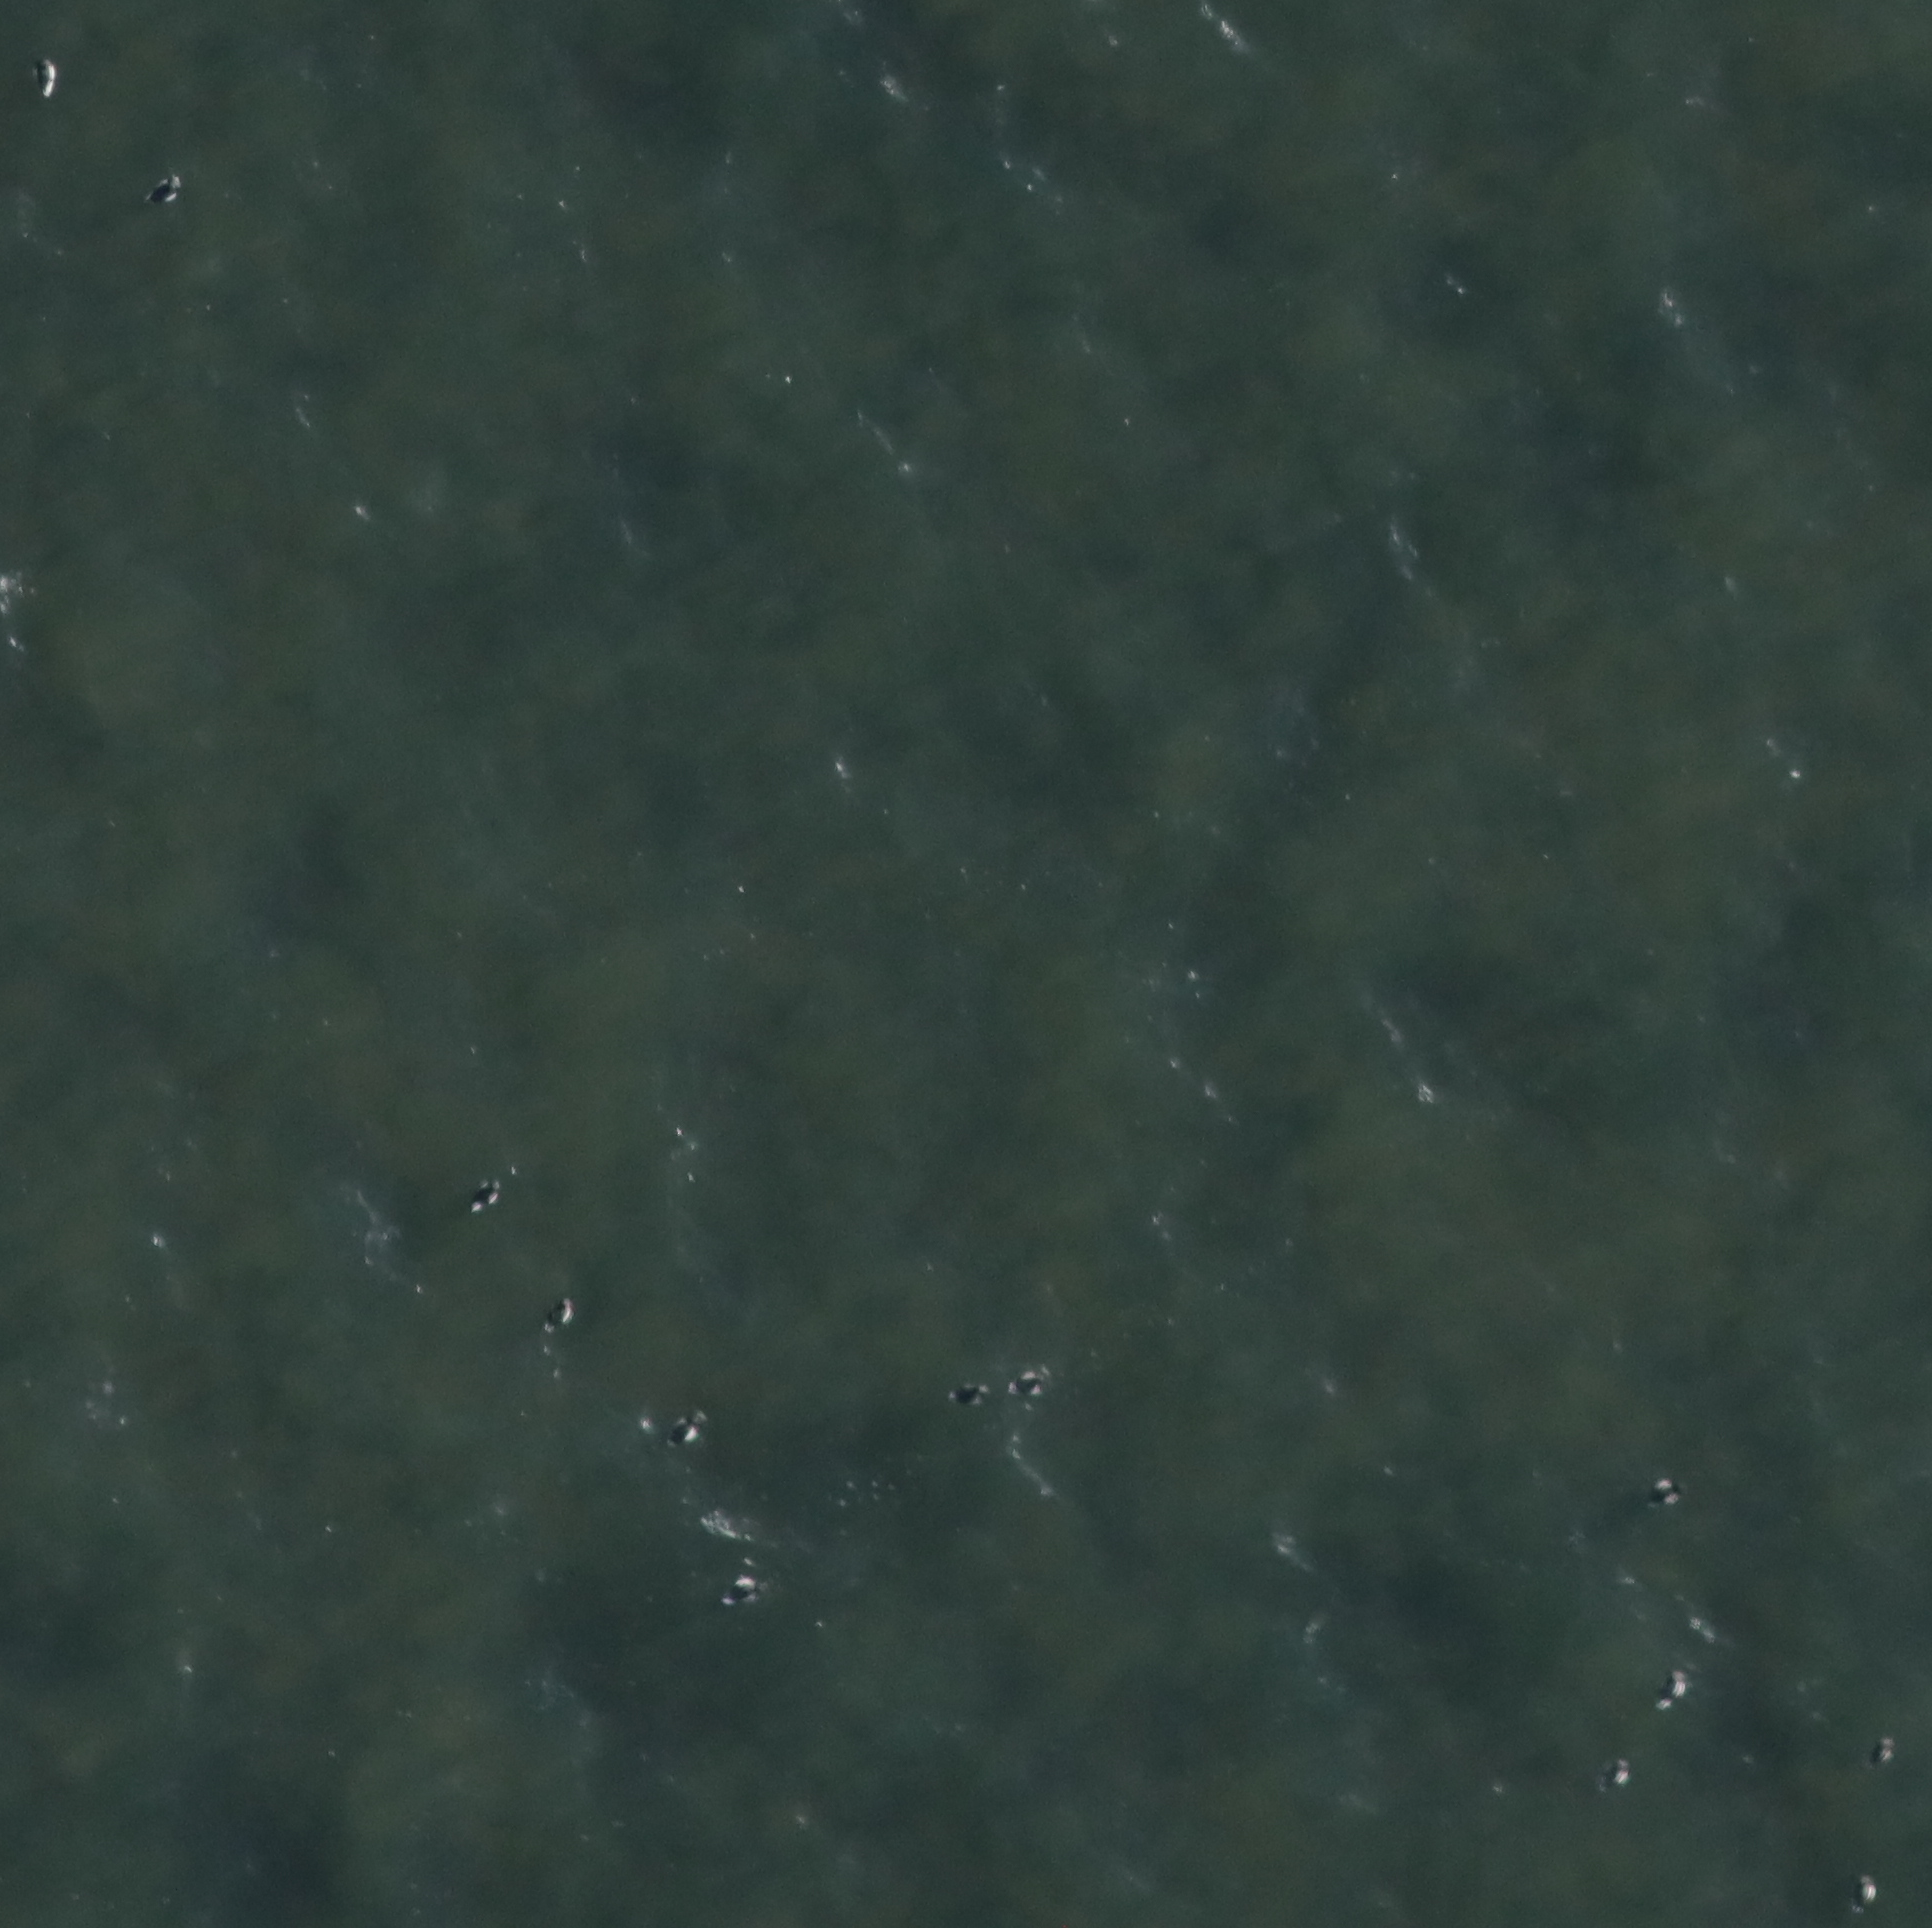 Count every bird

13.